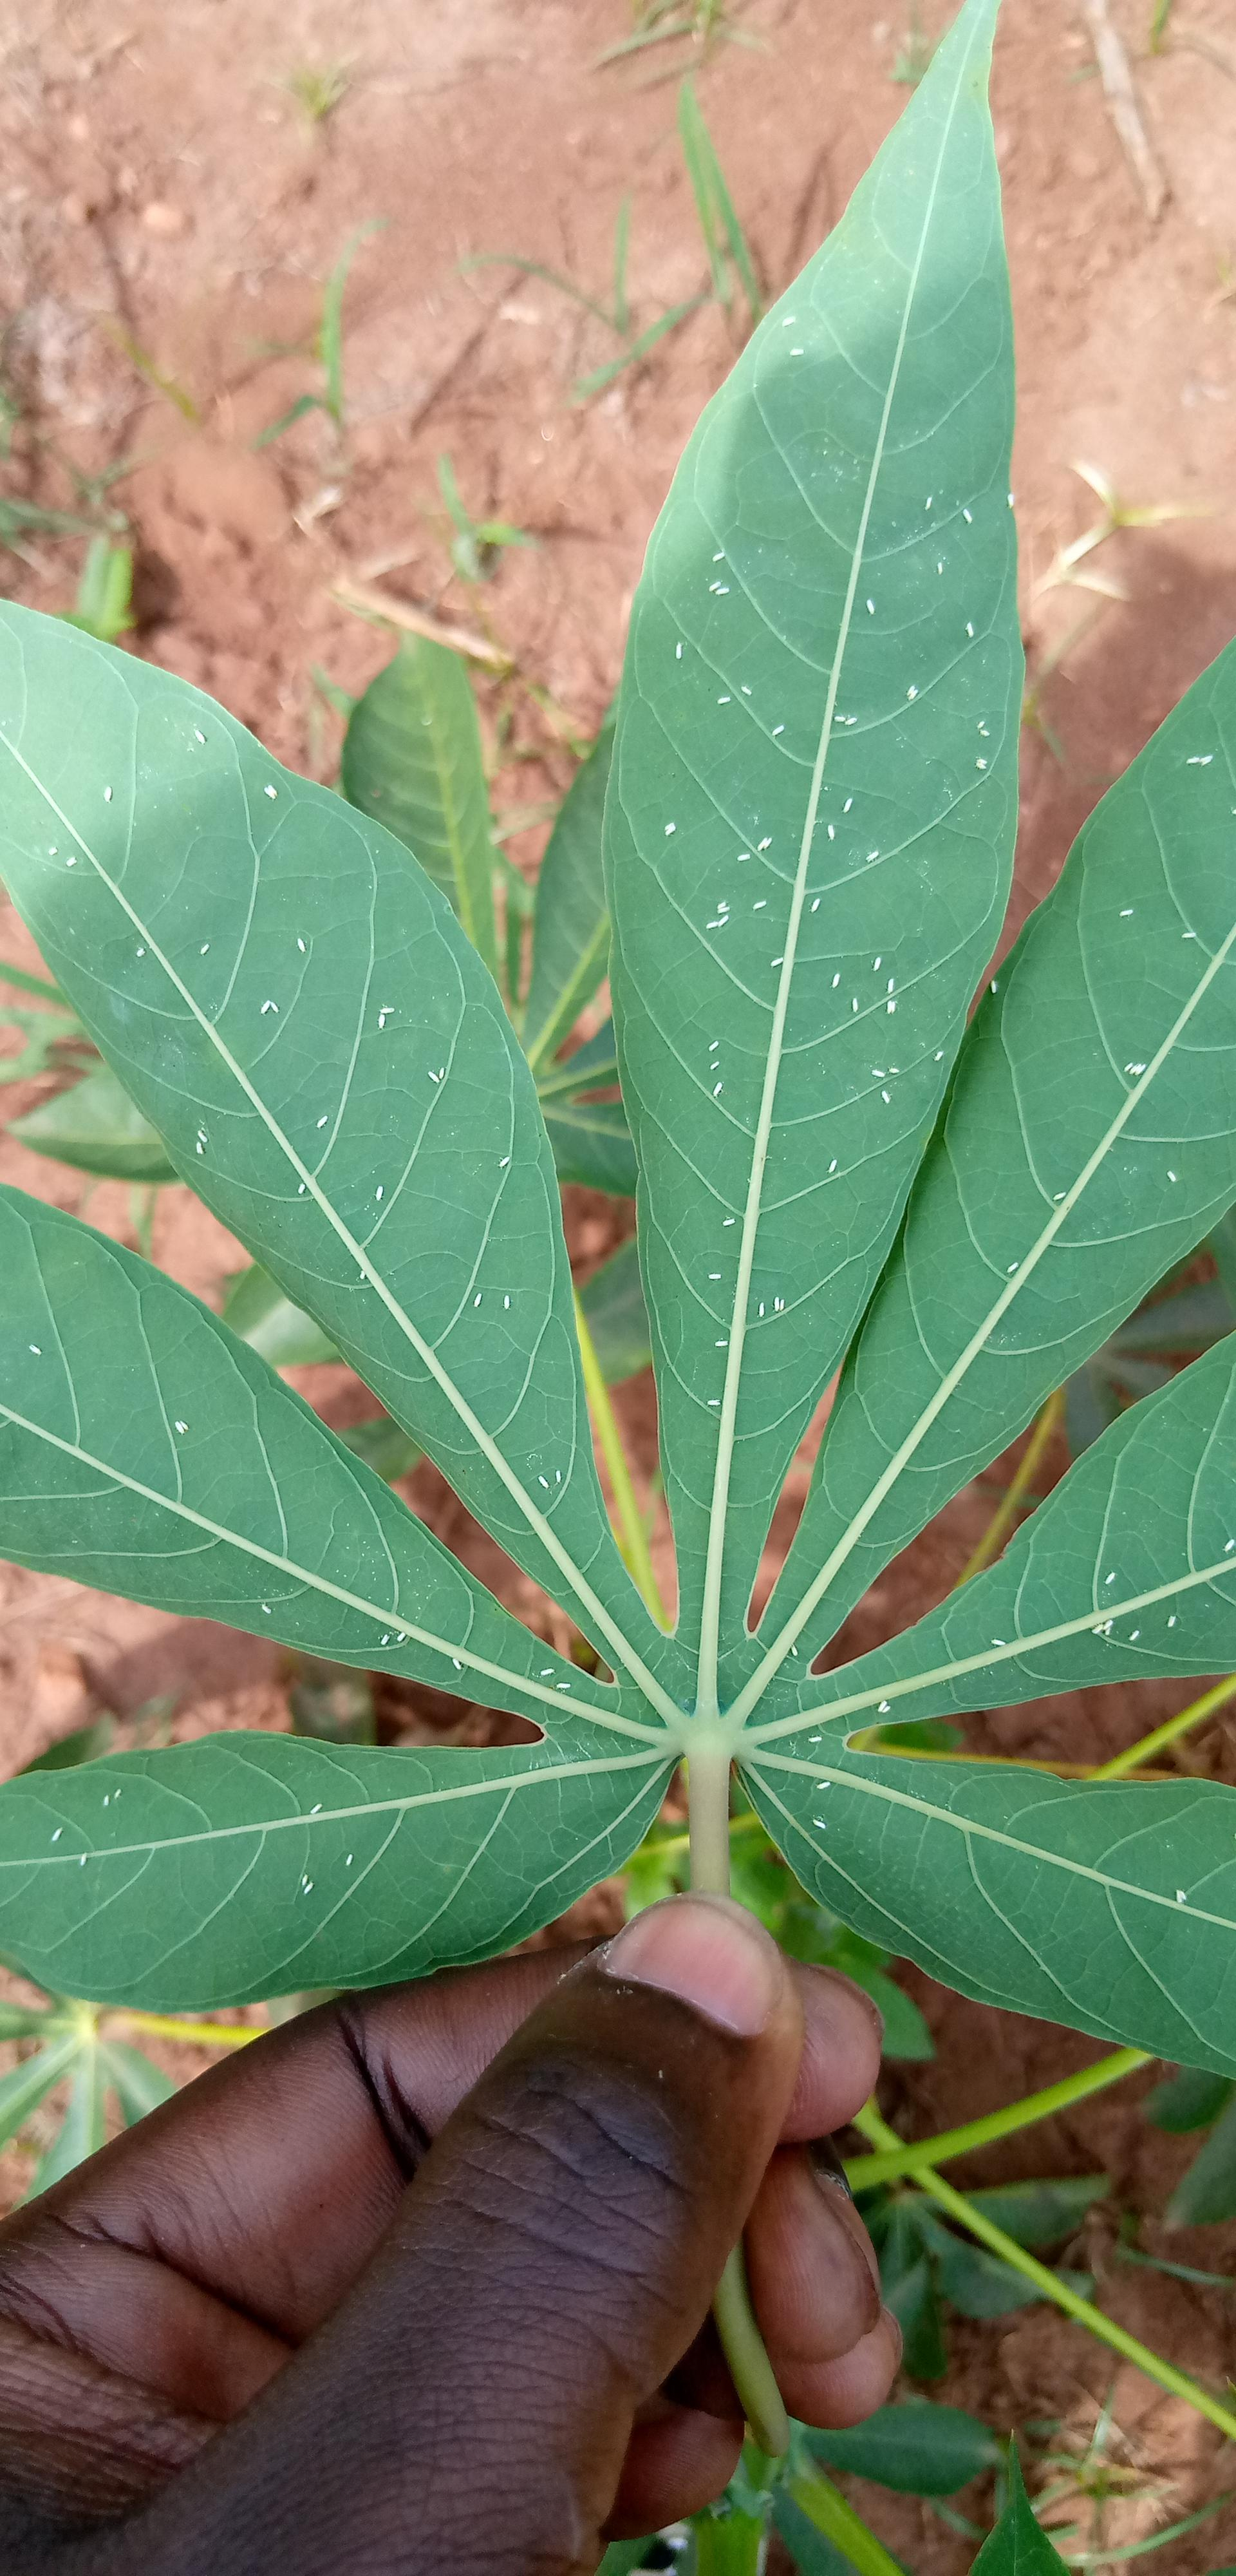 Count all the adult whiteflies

128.